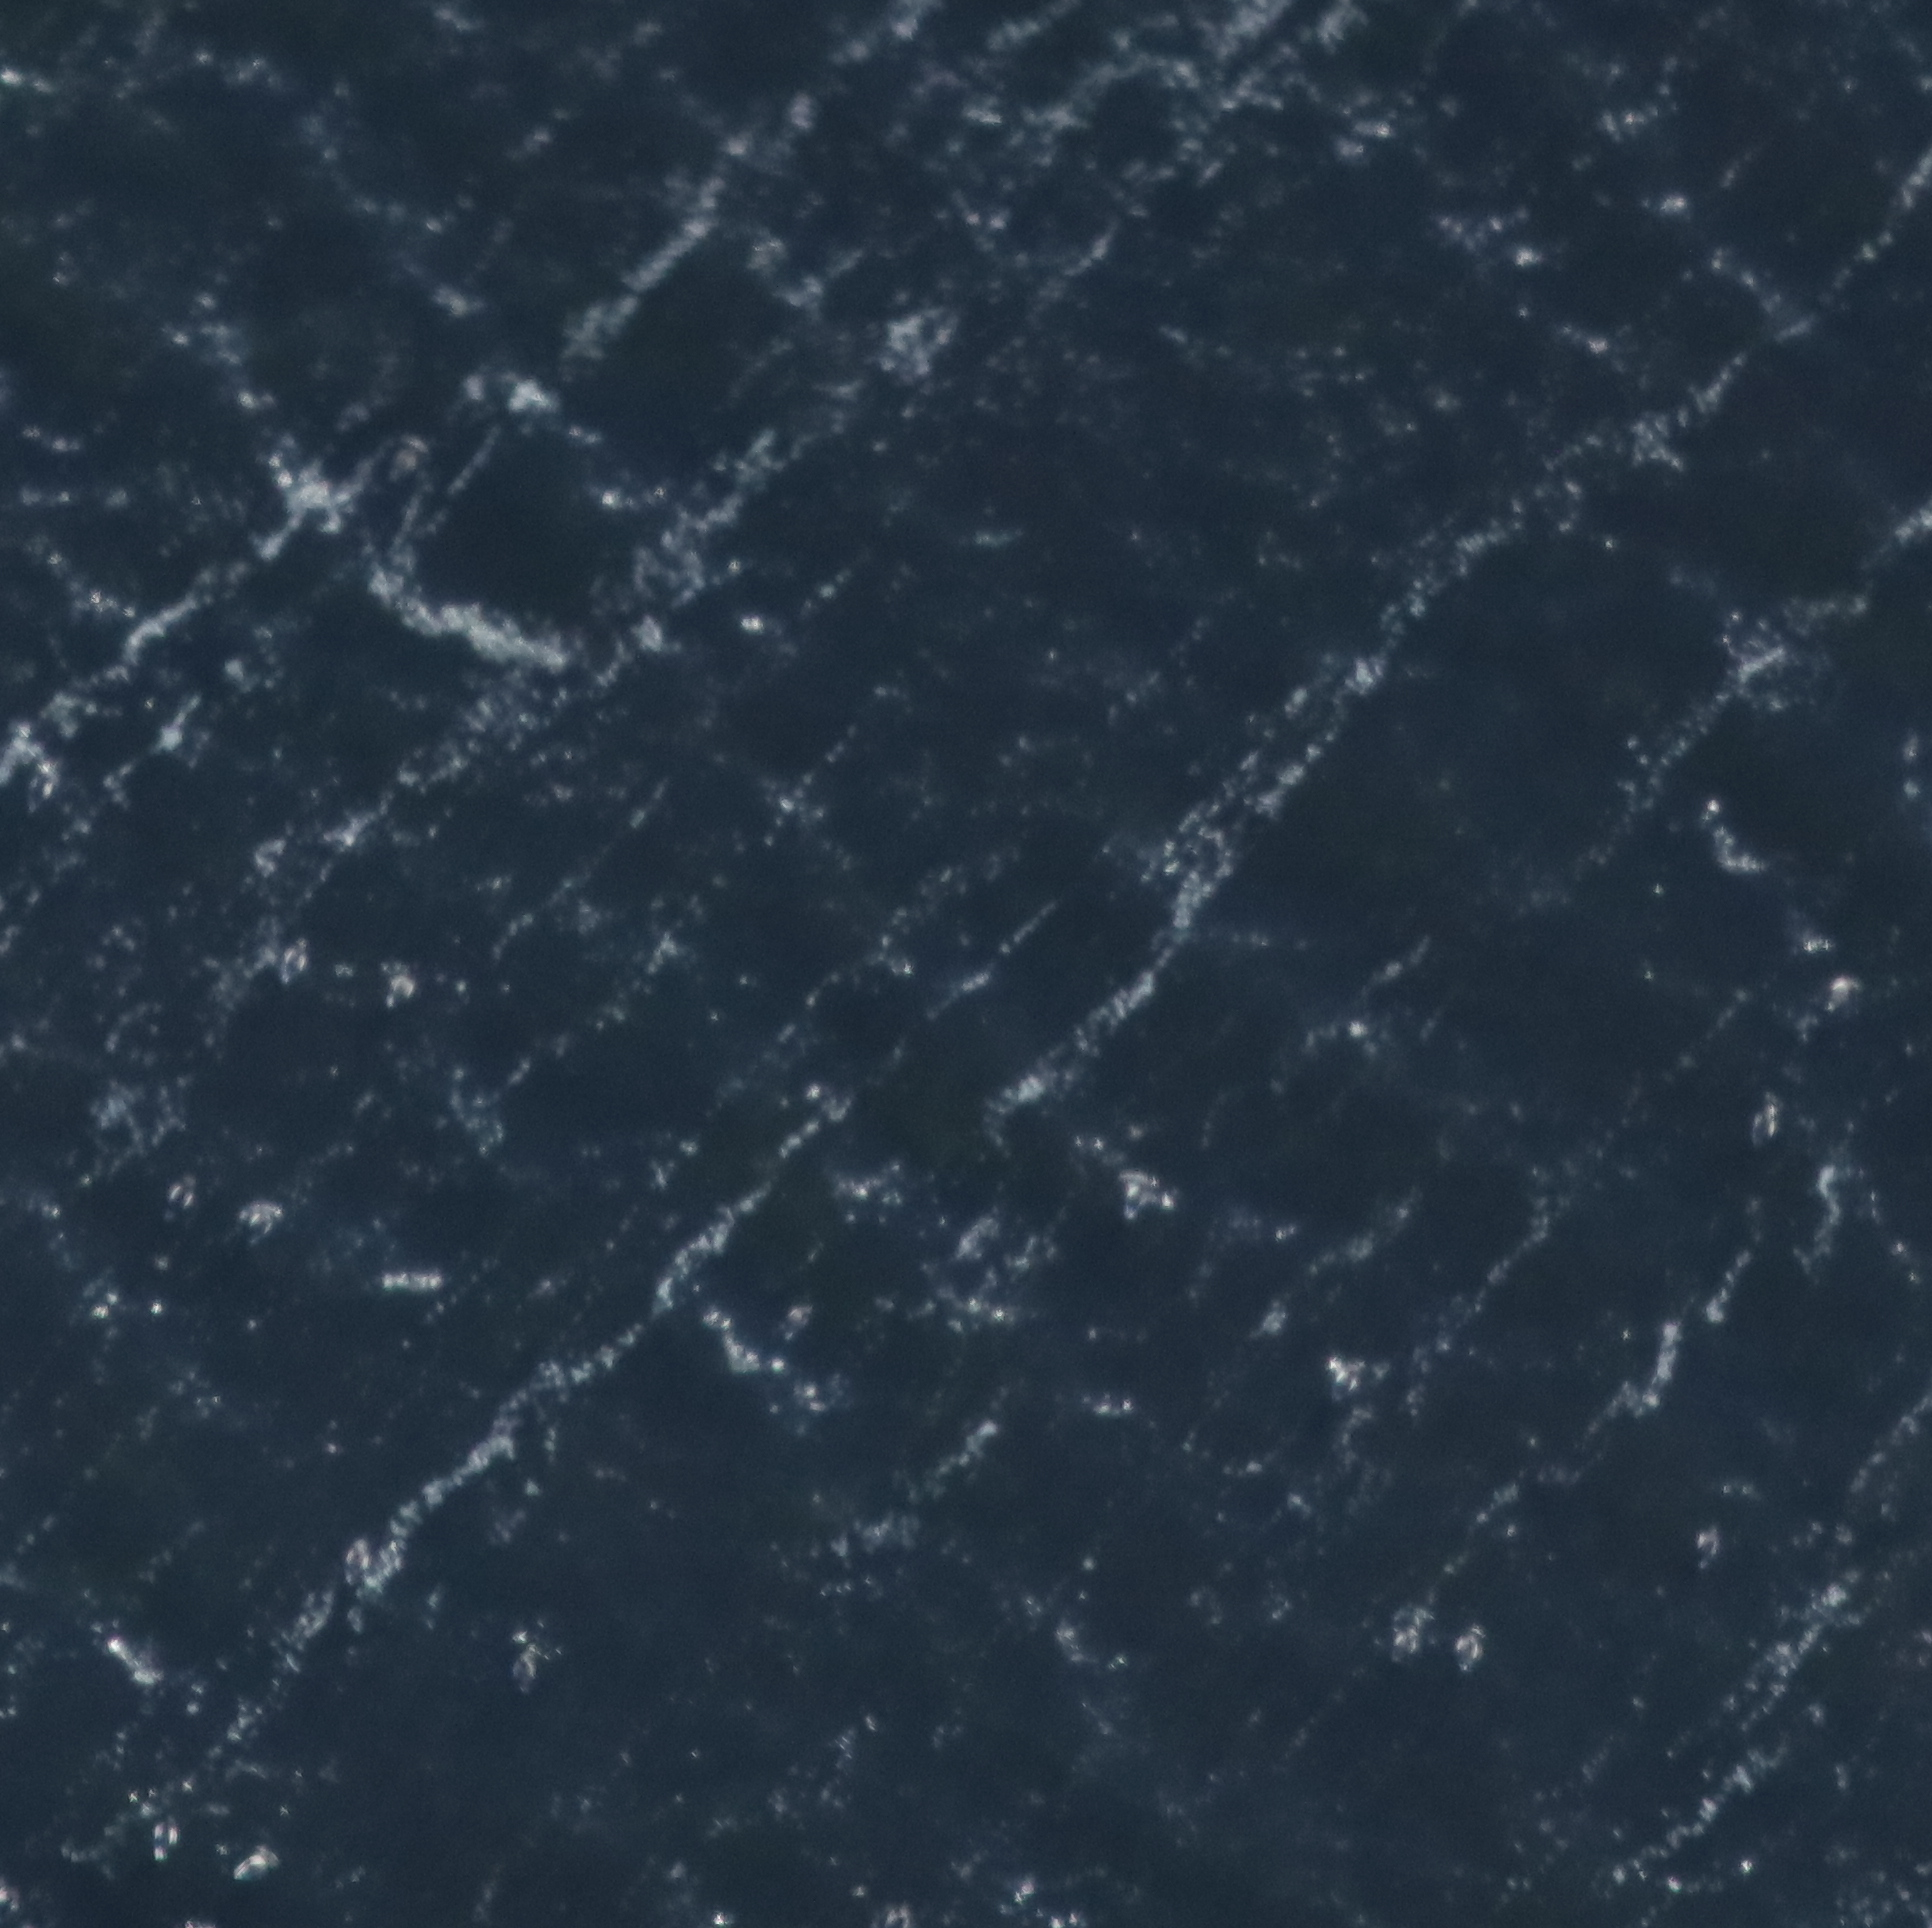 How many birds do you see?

17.